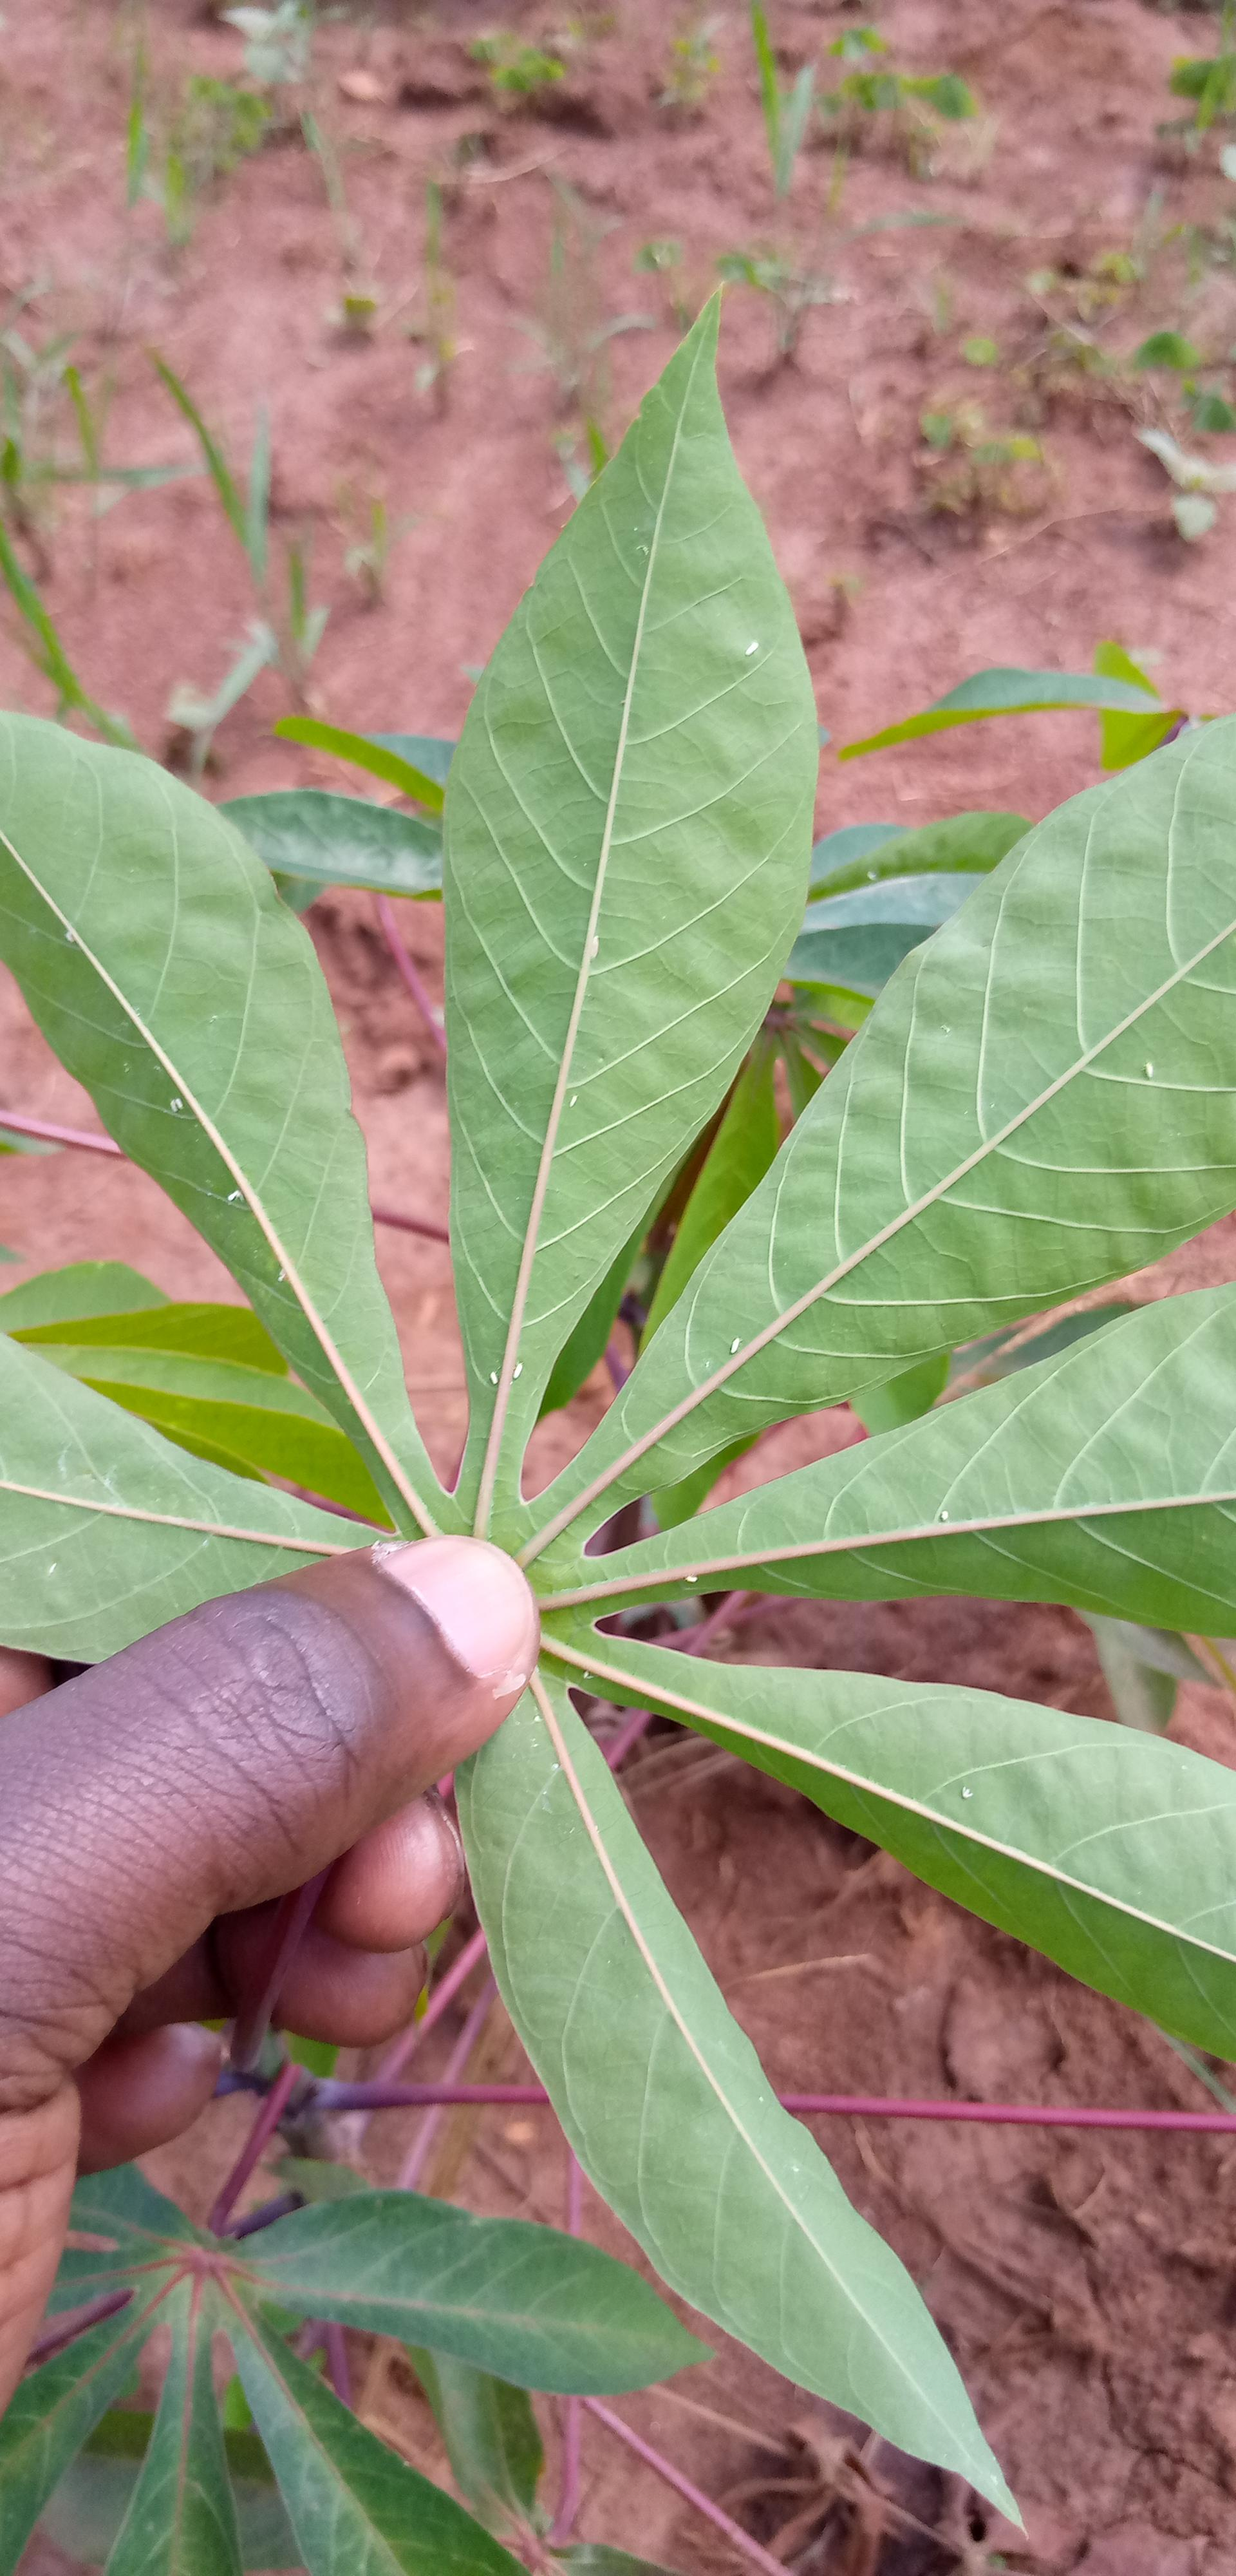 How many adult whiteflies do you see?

13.